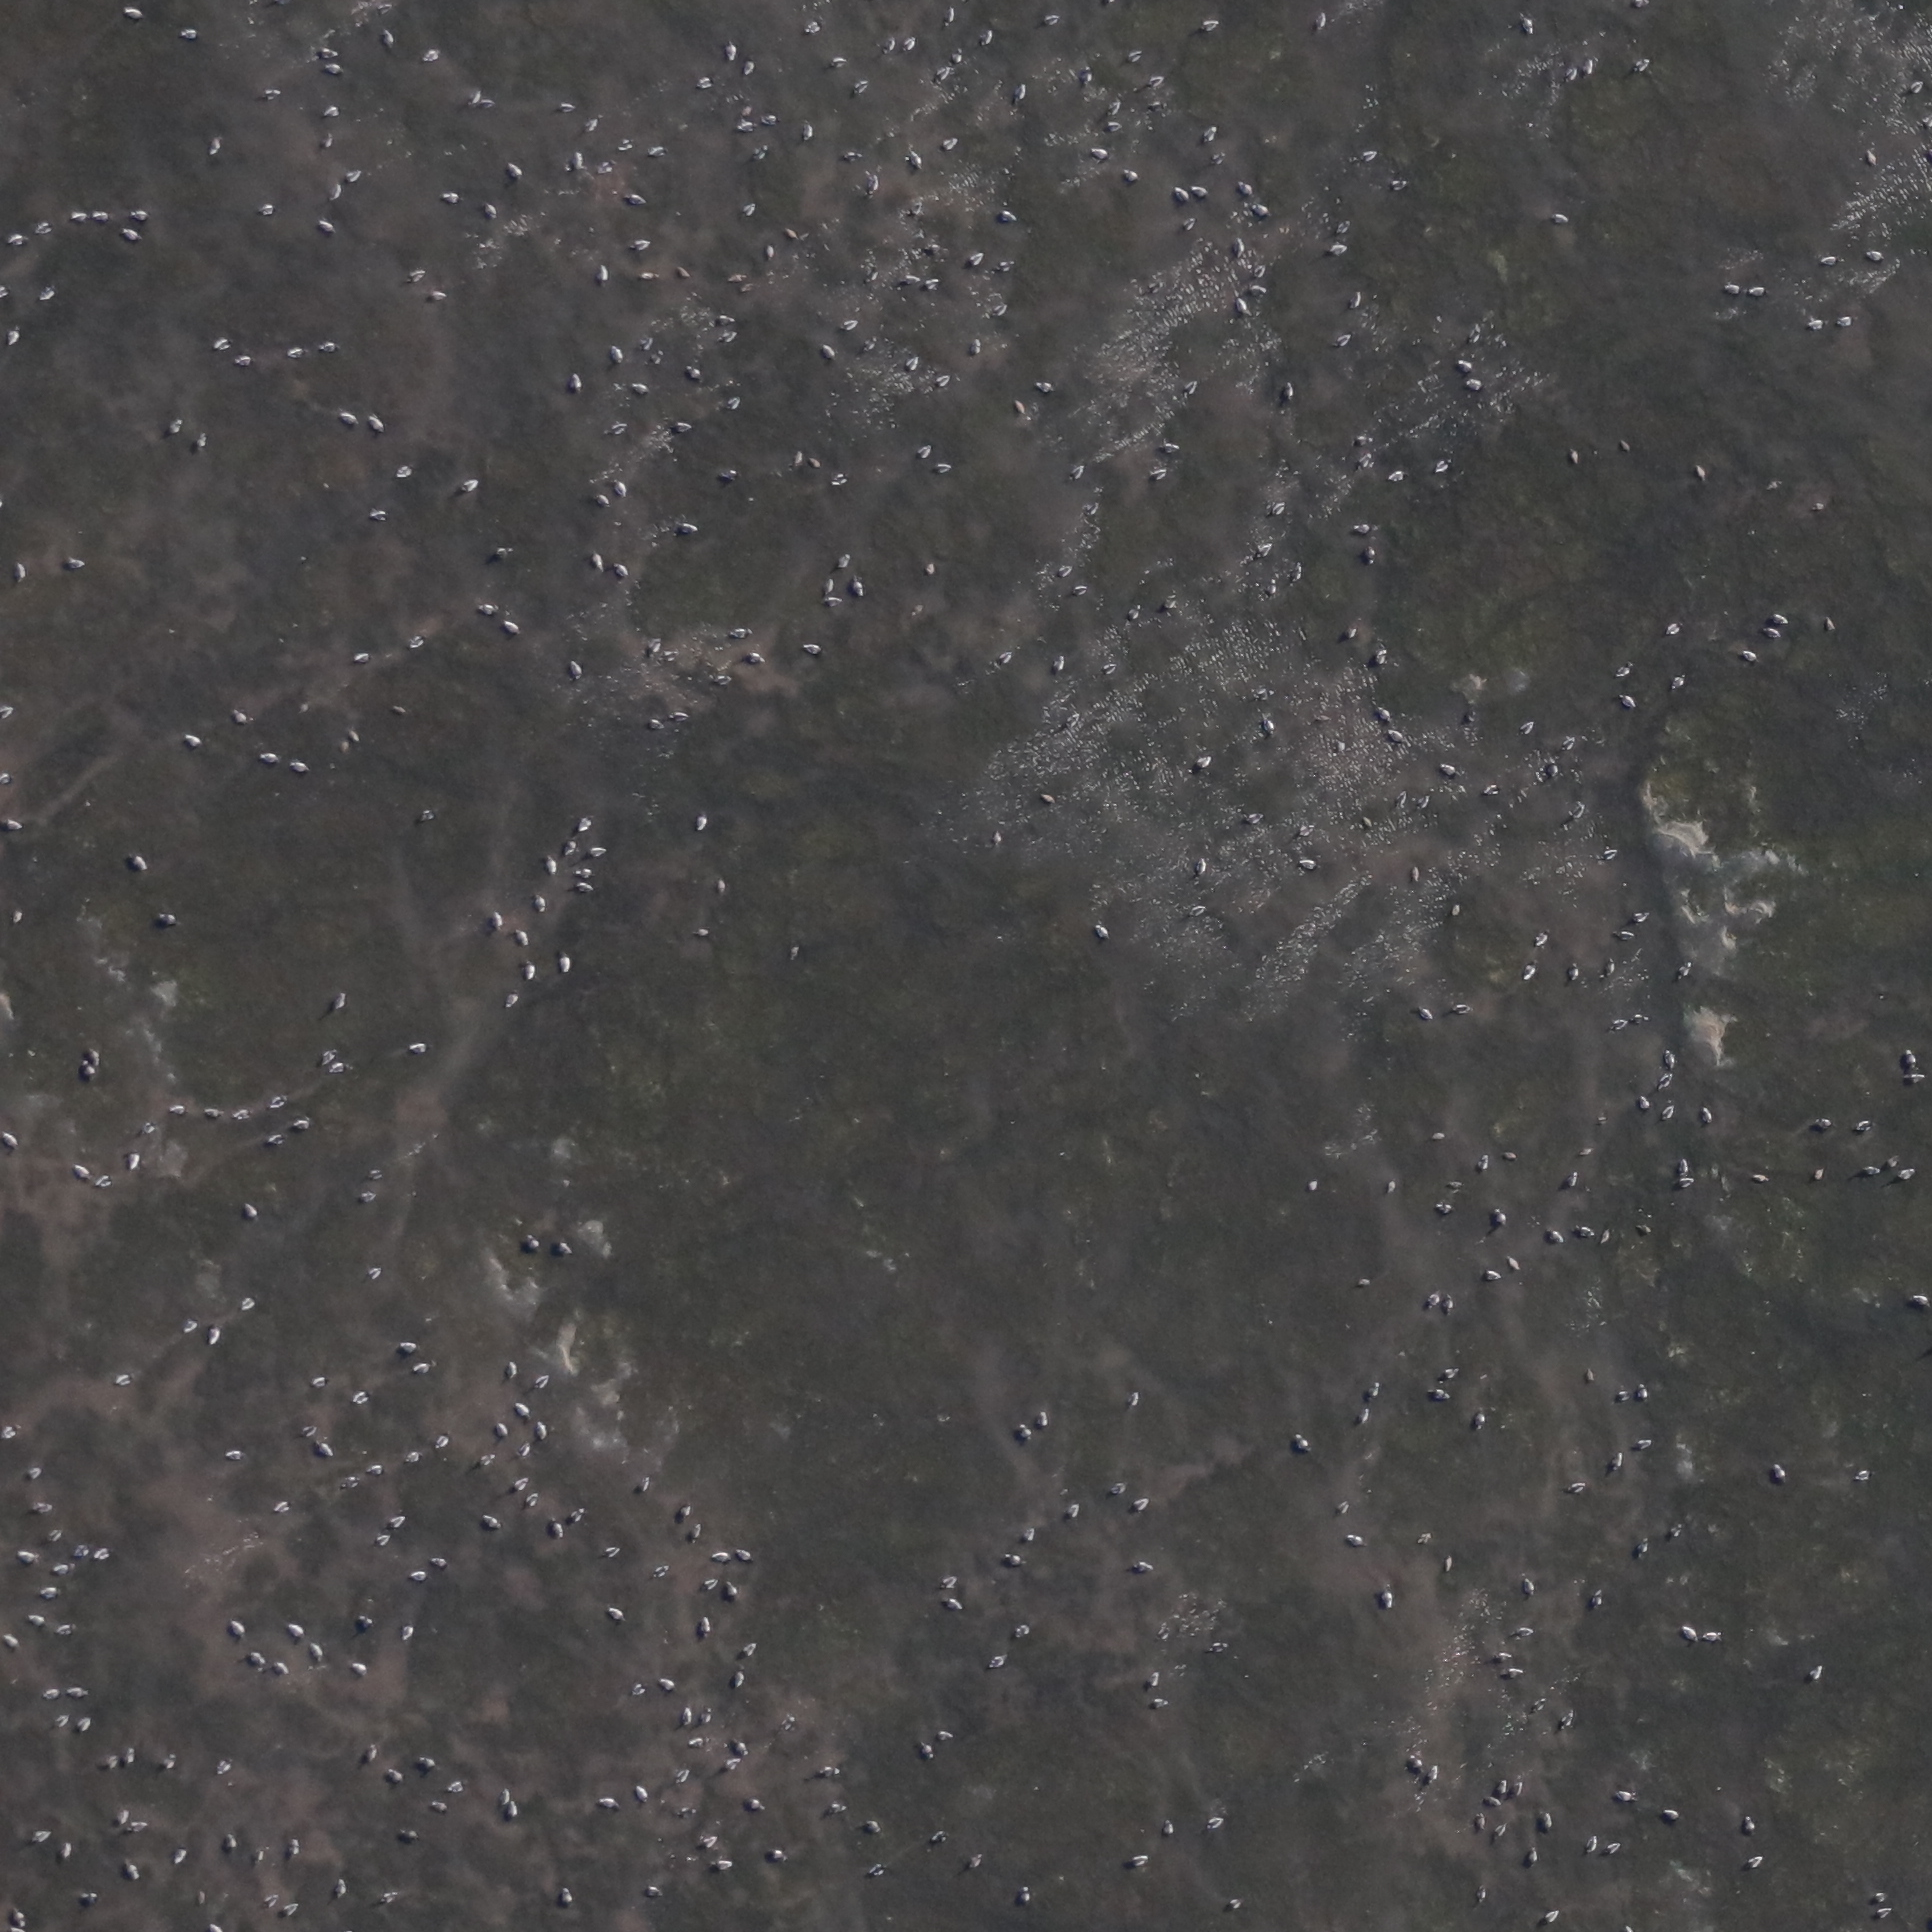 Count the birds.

547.